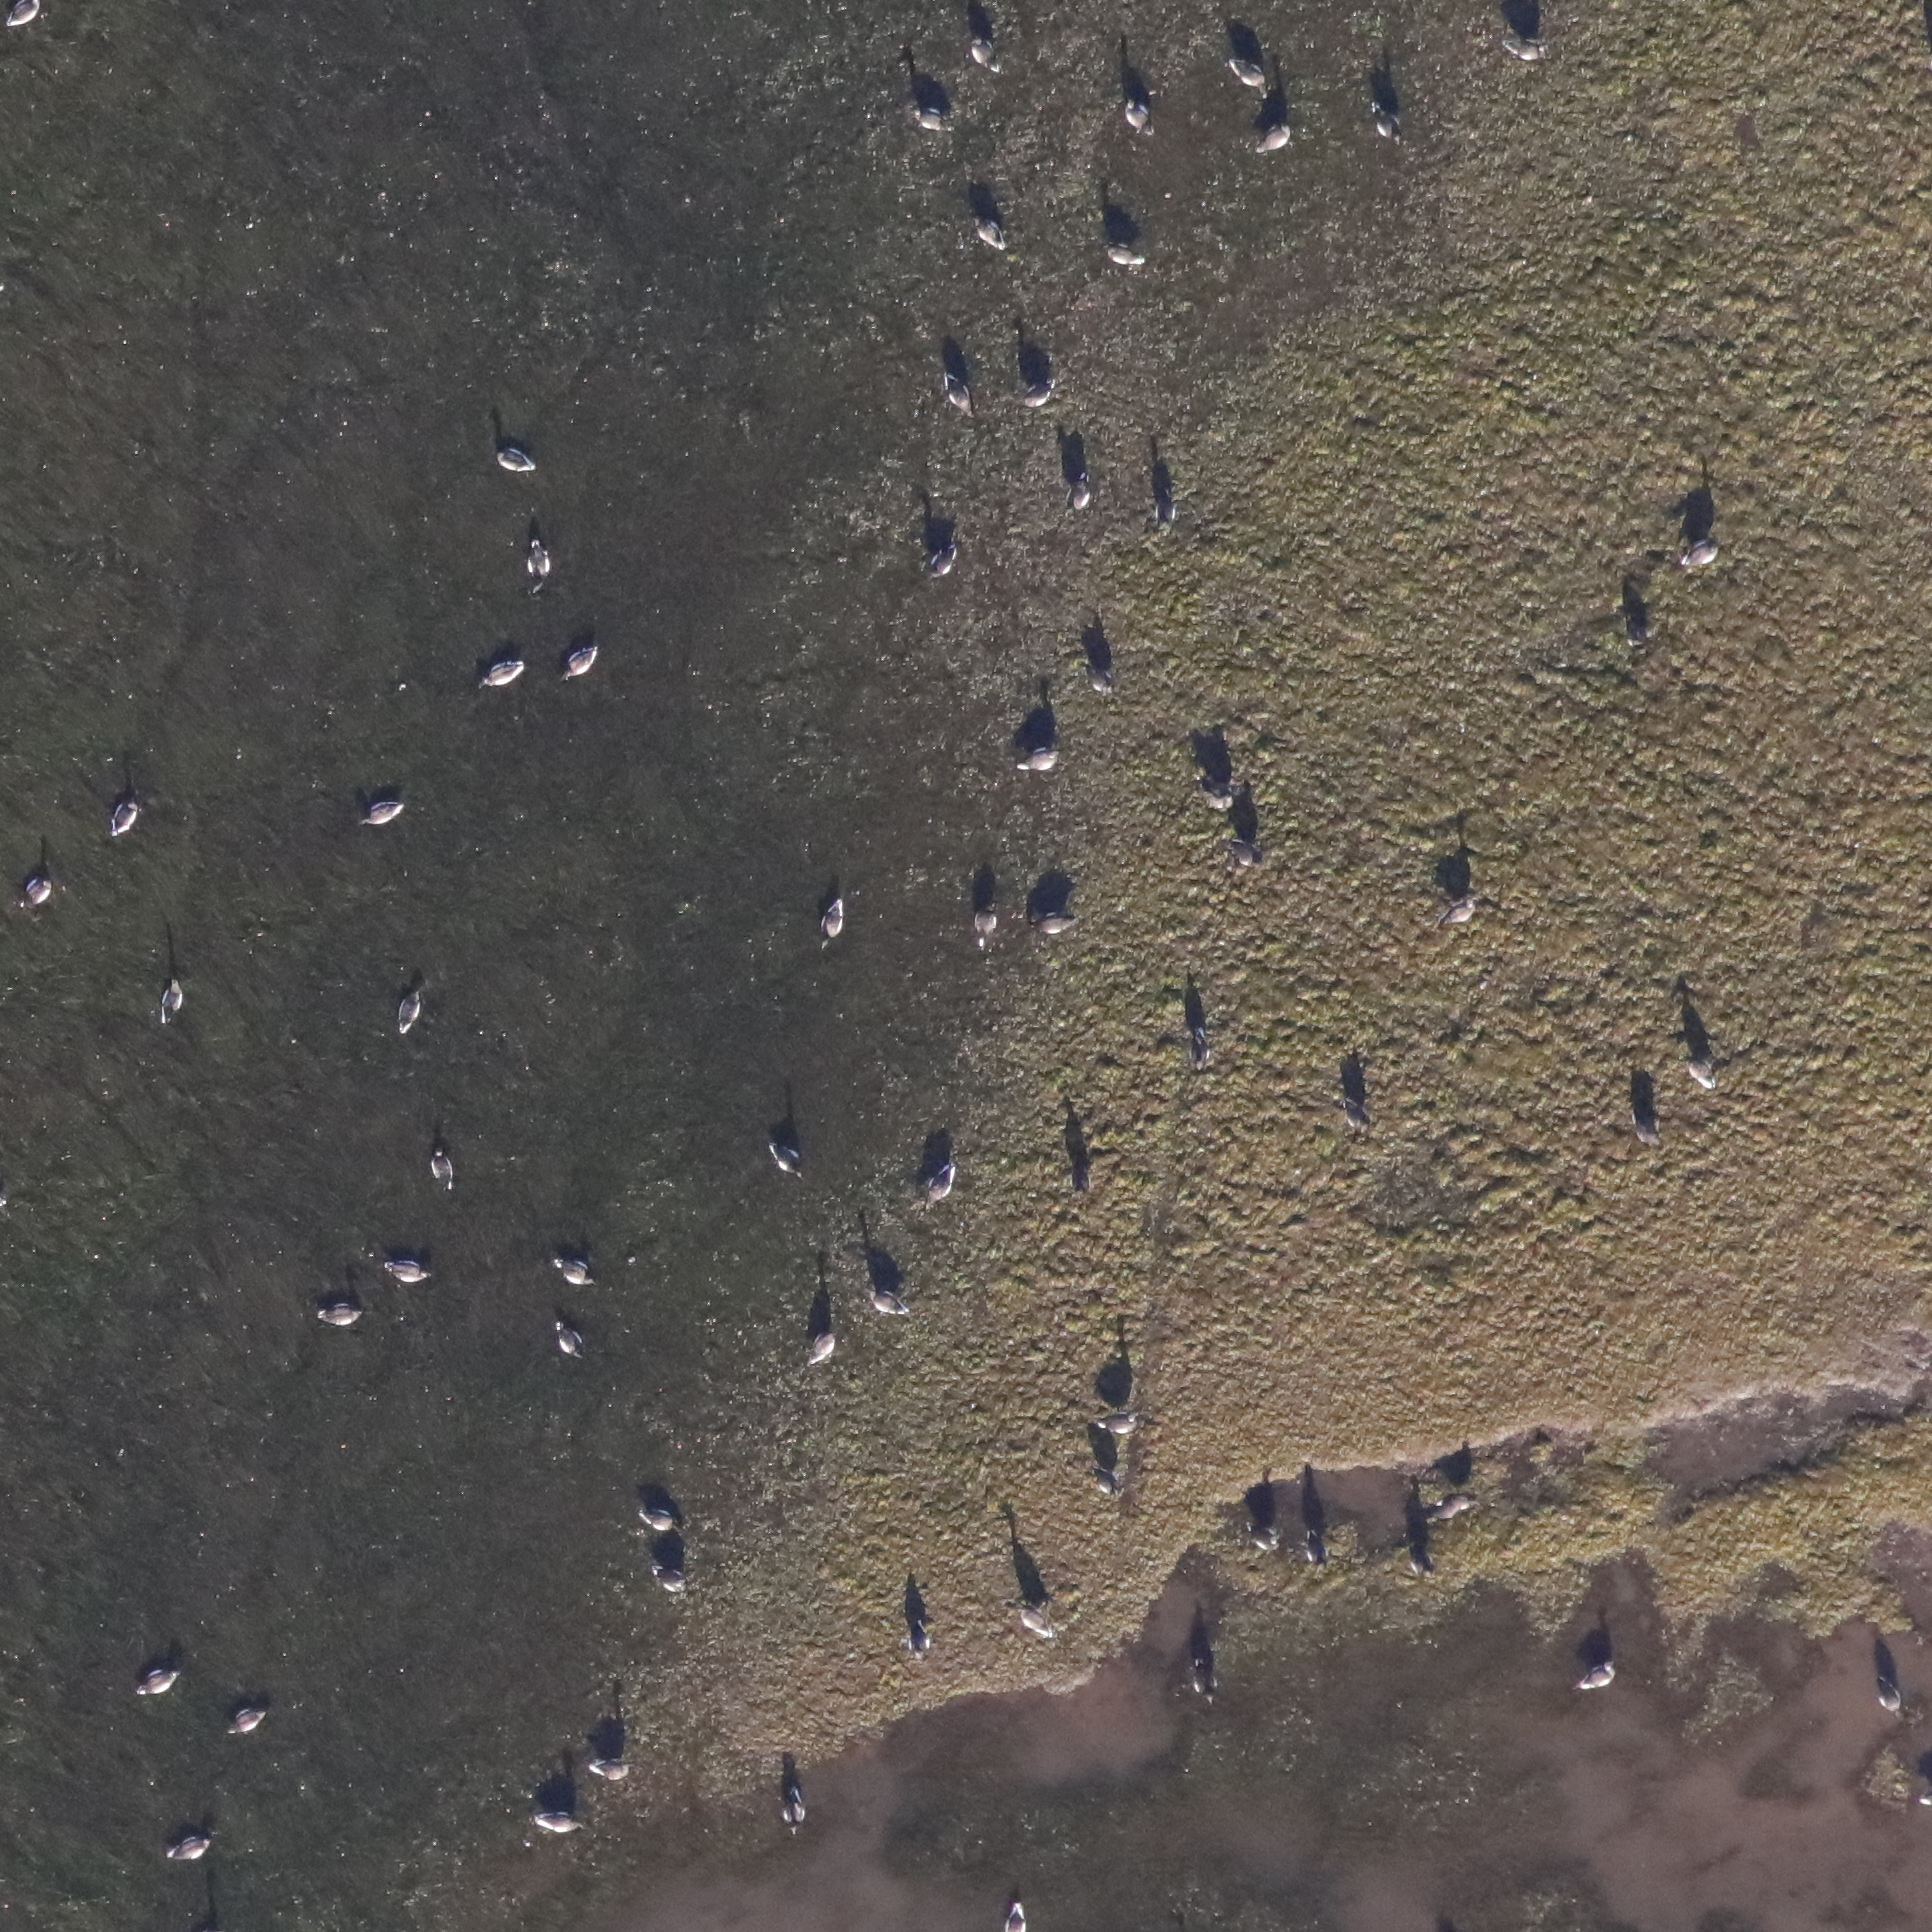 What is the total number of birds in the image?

68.